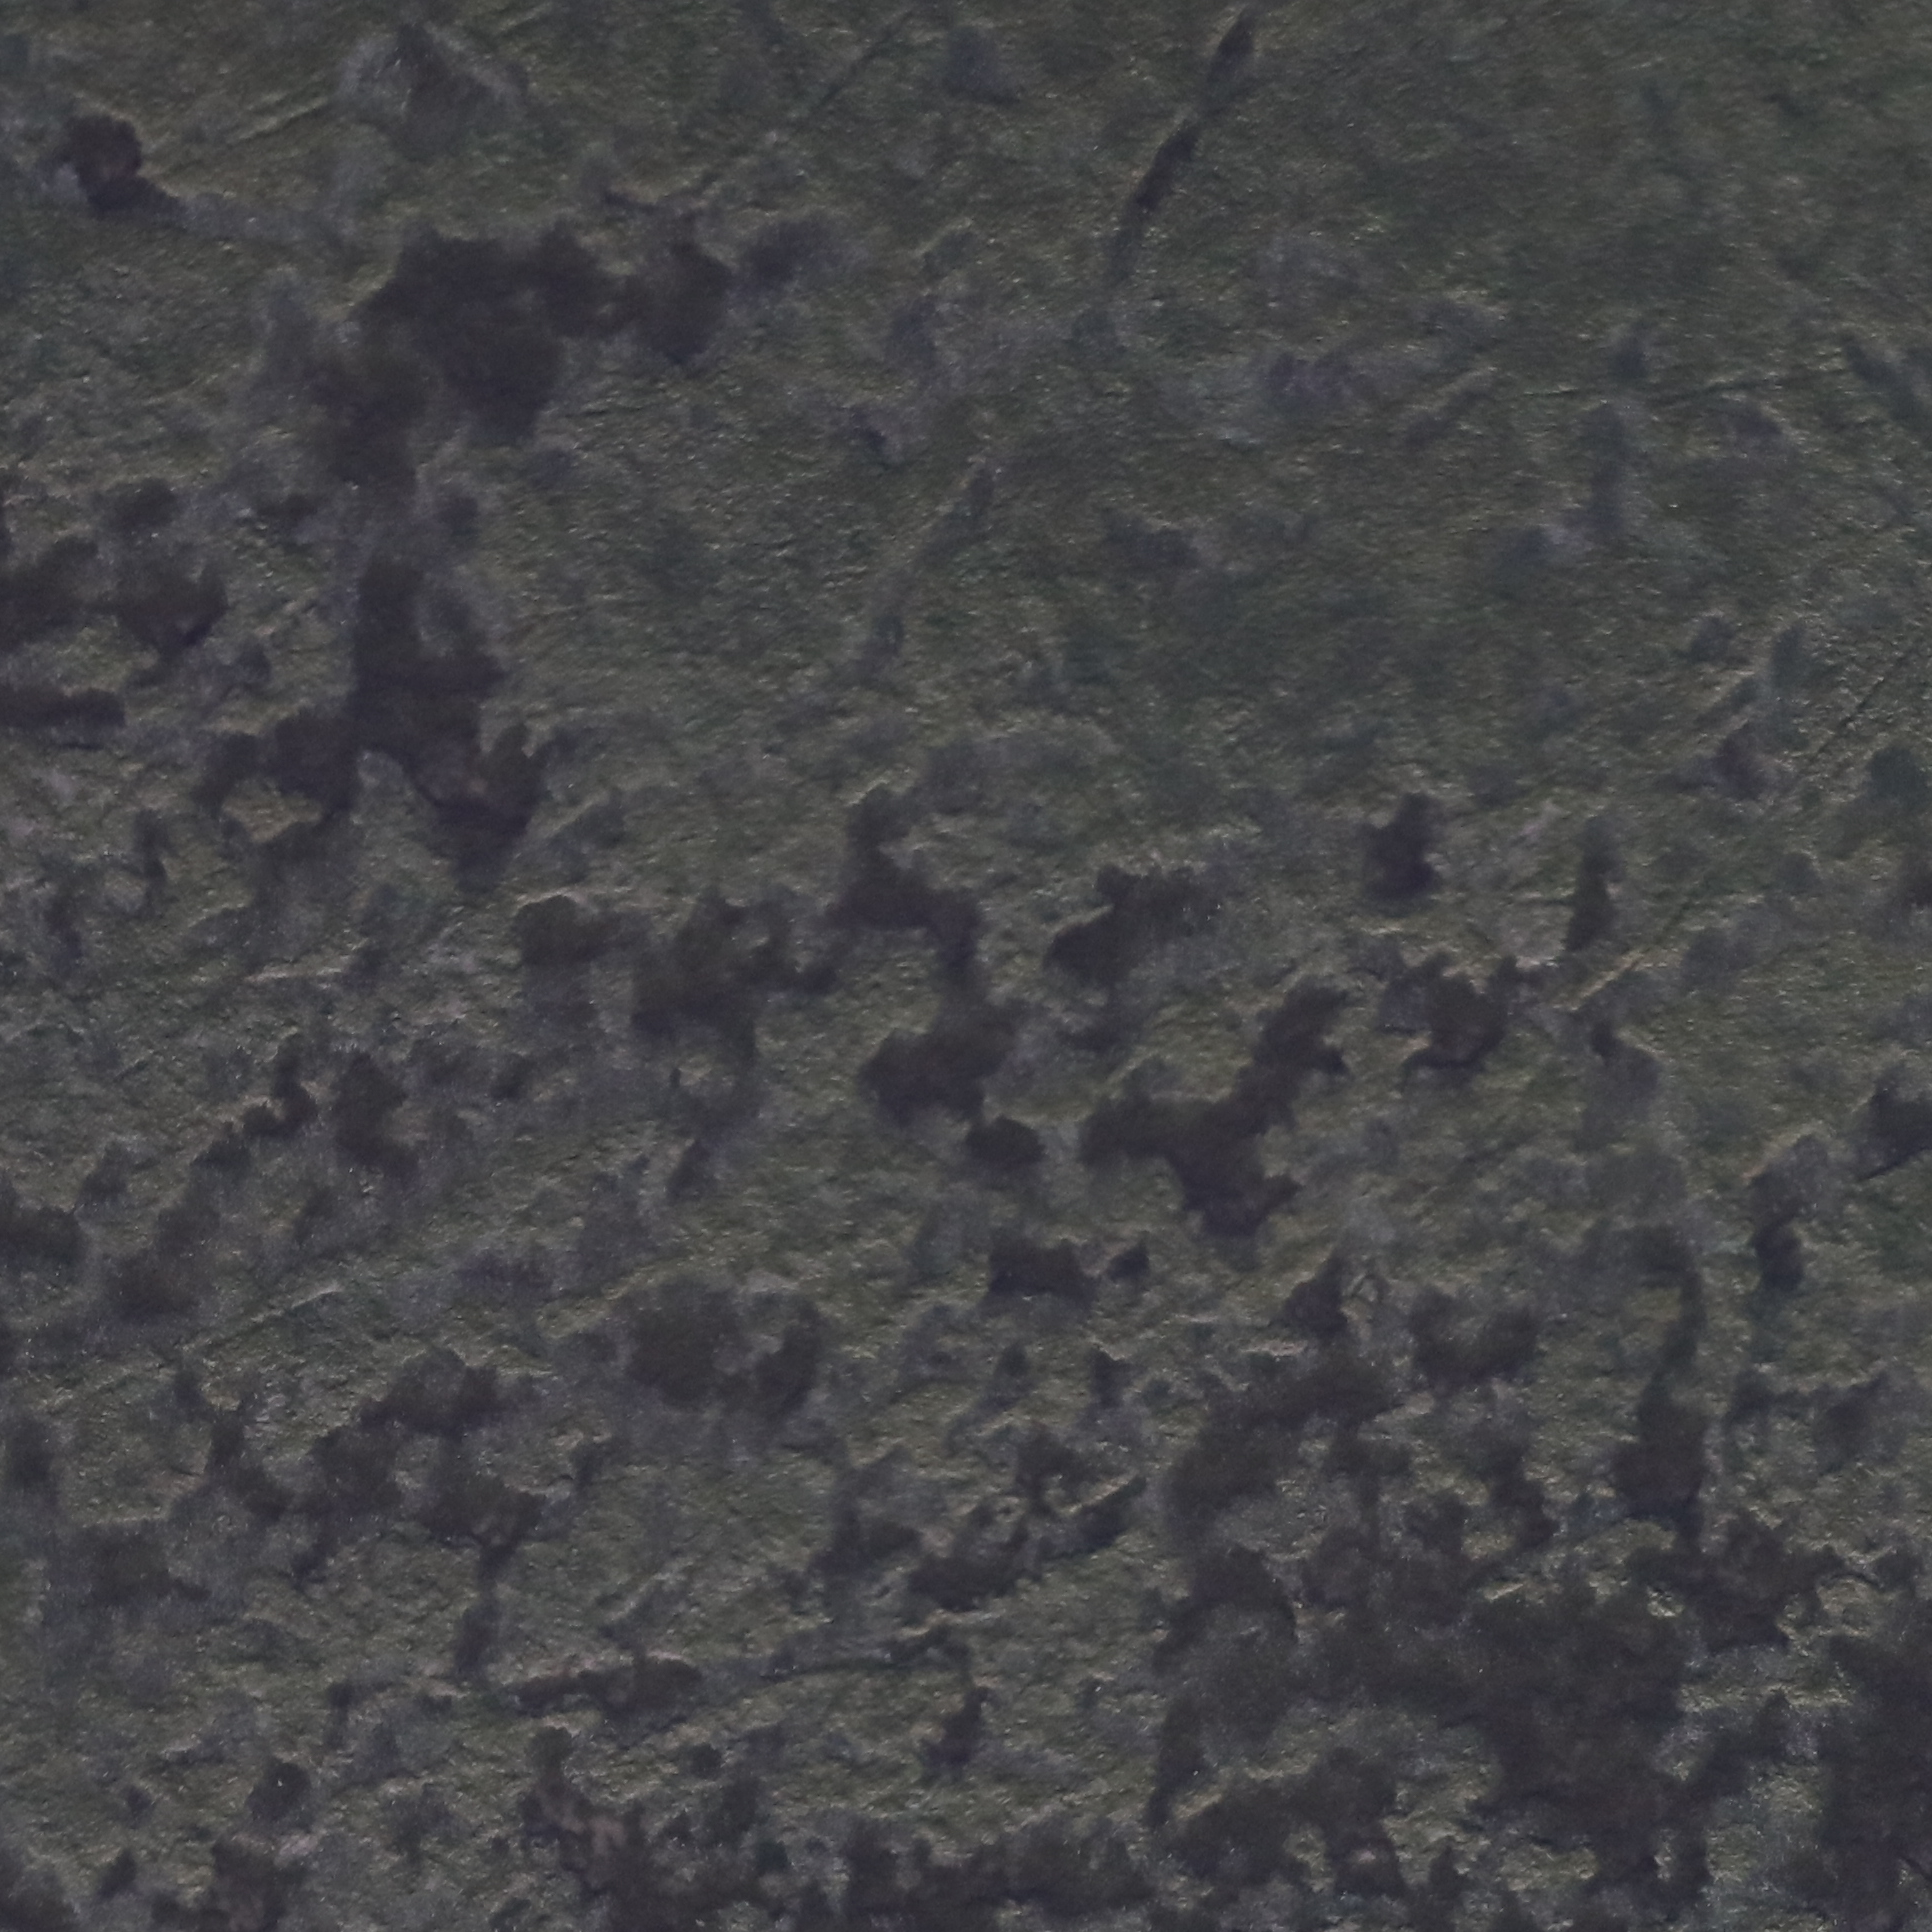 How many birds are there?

0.